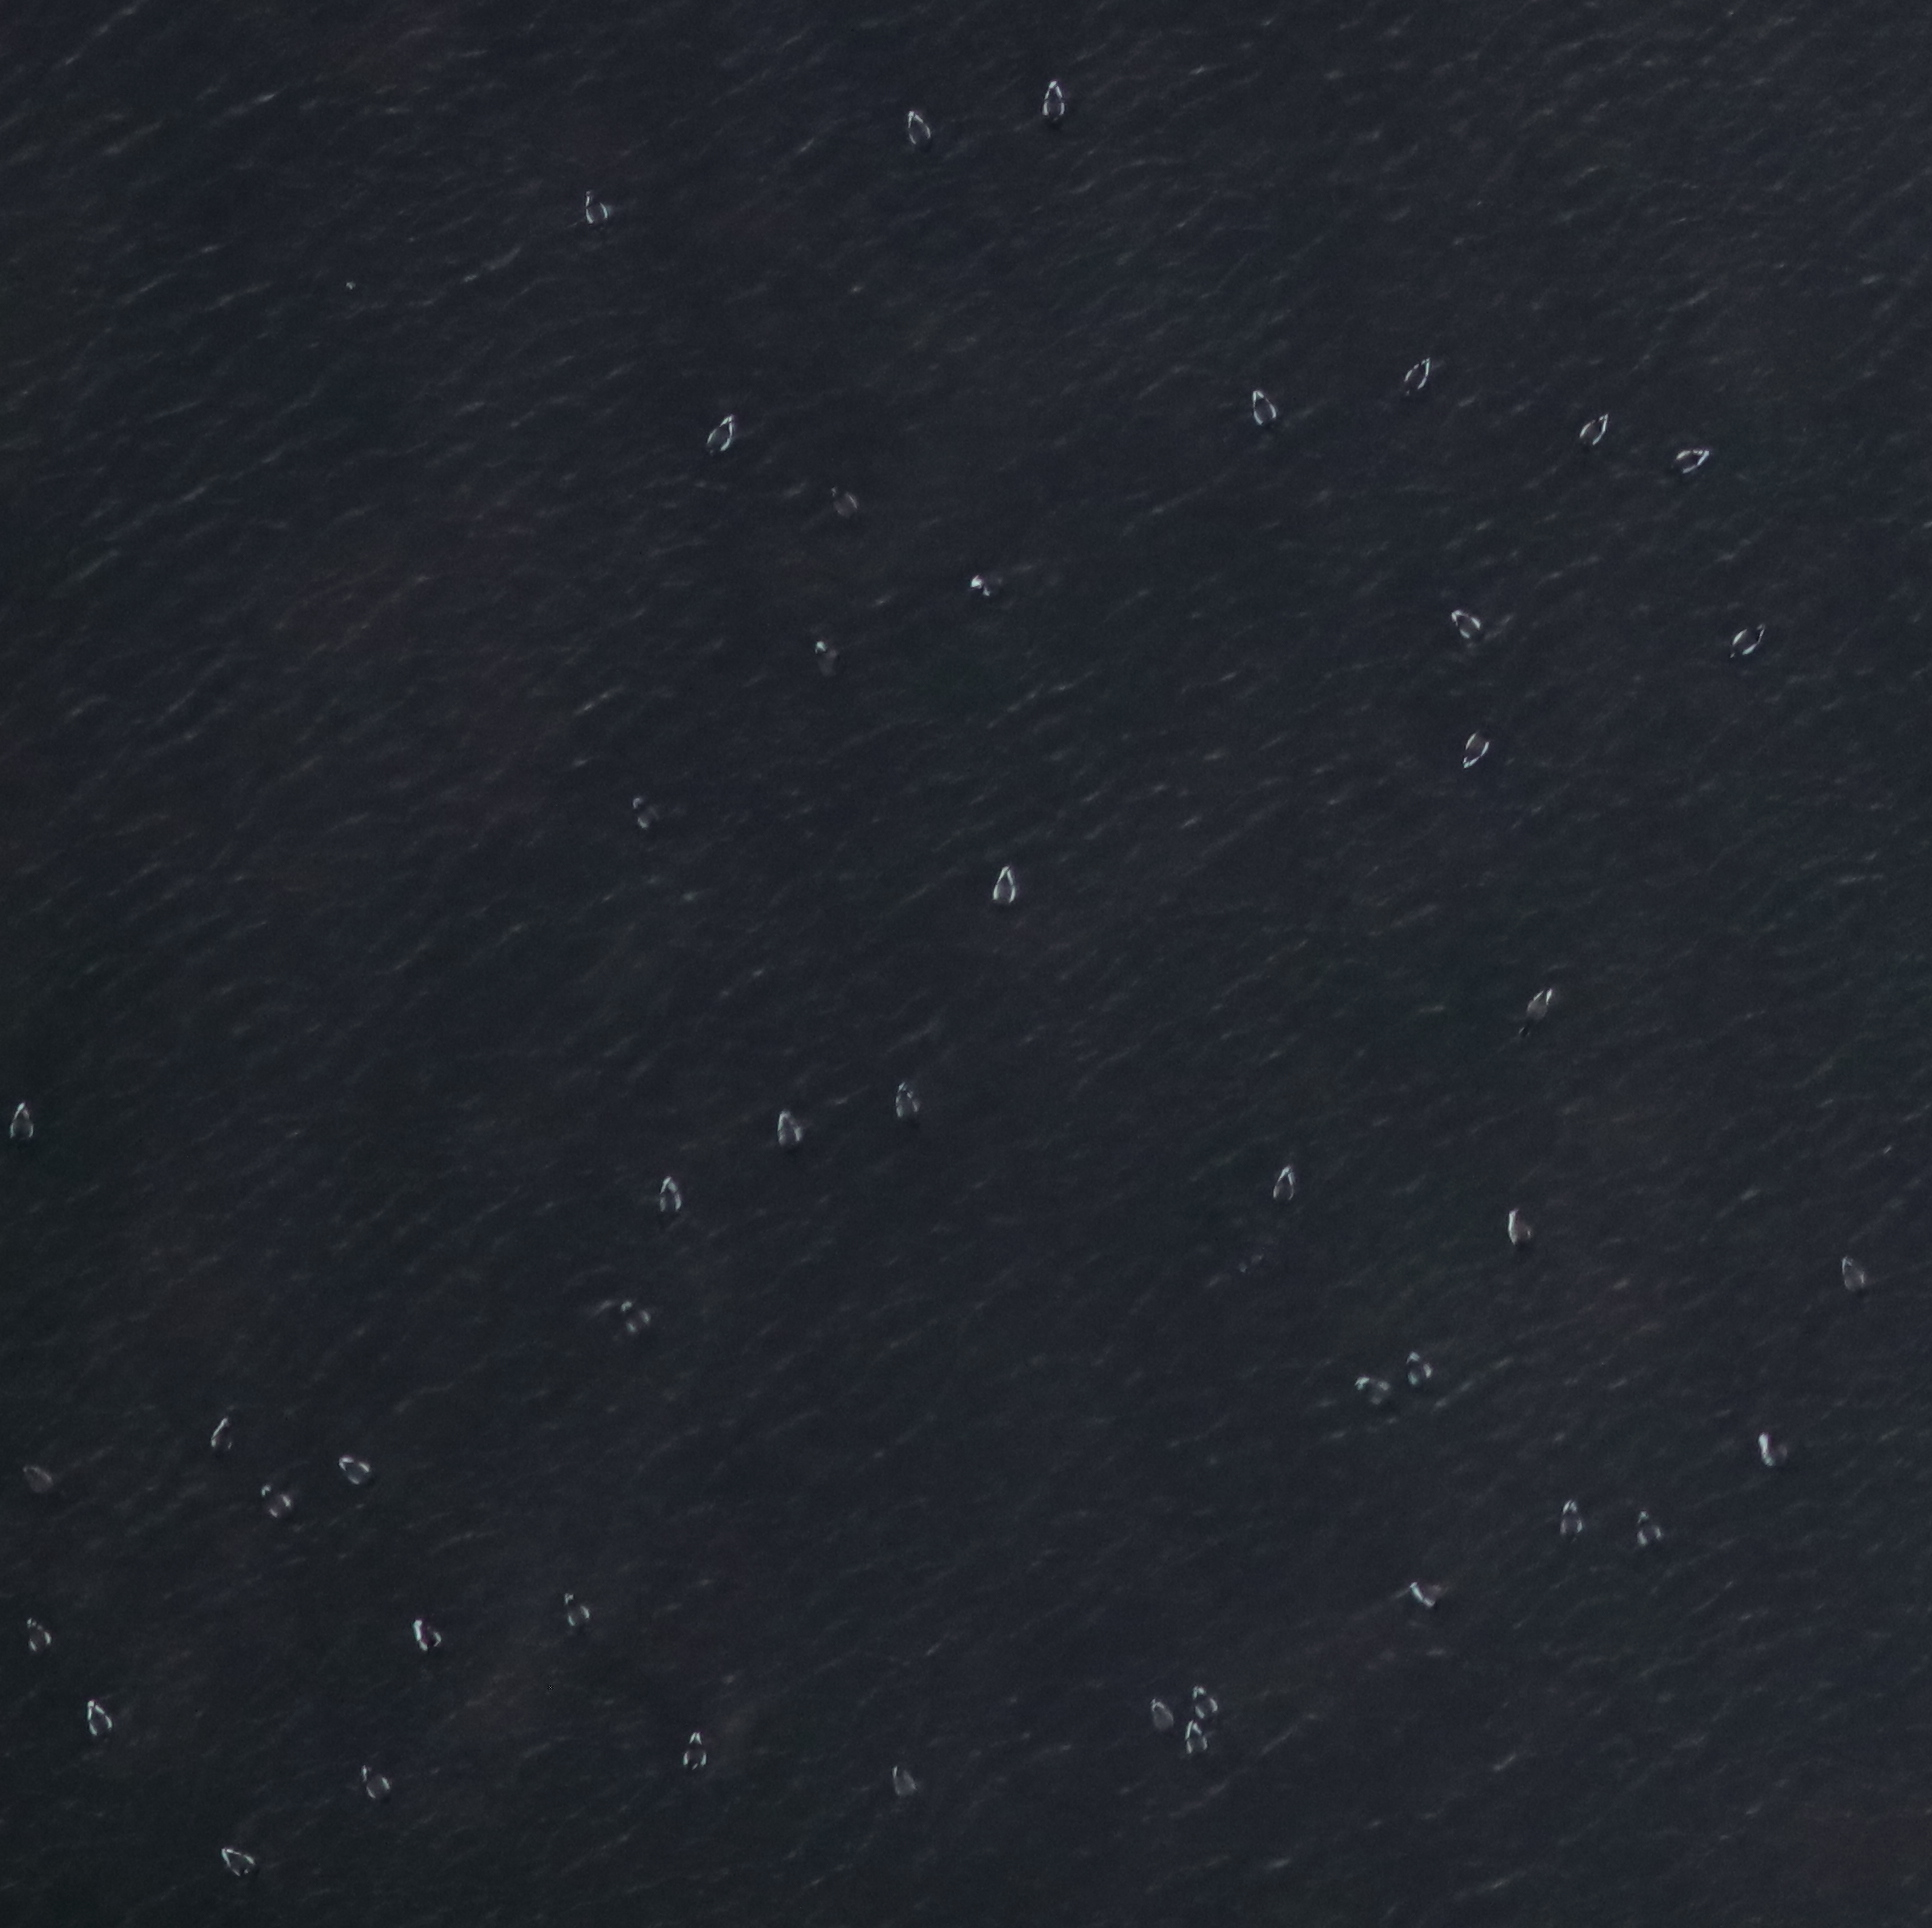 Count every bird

46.